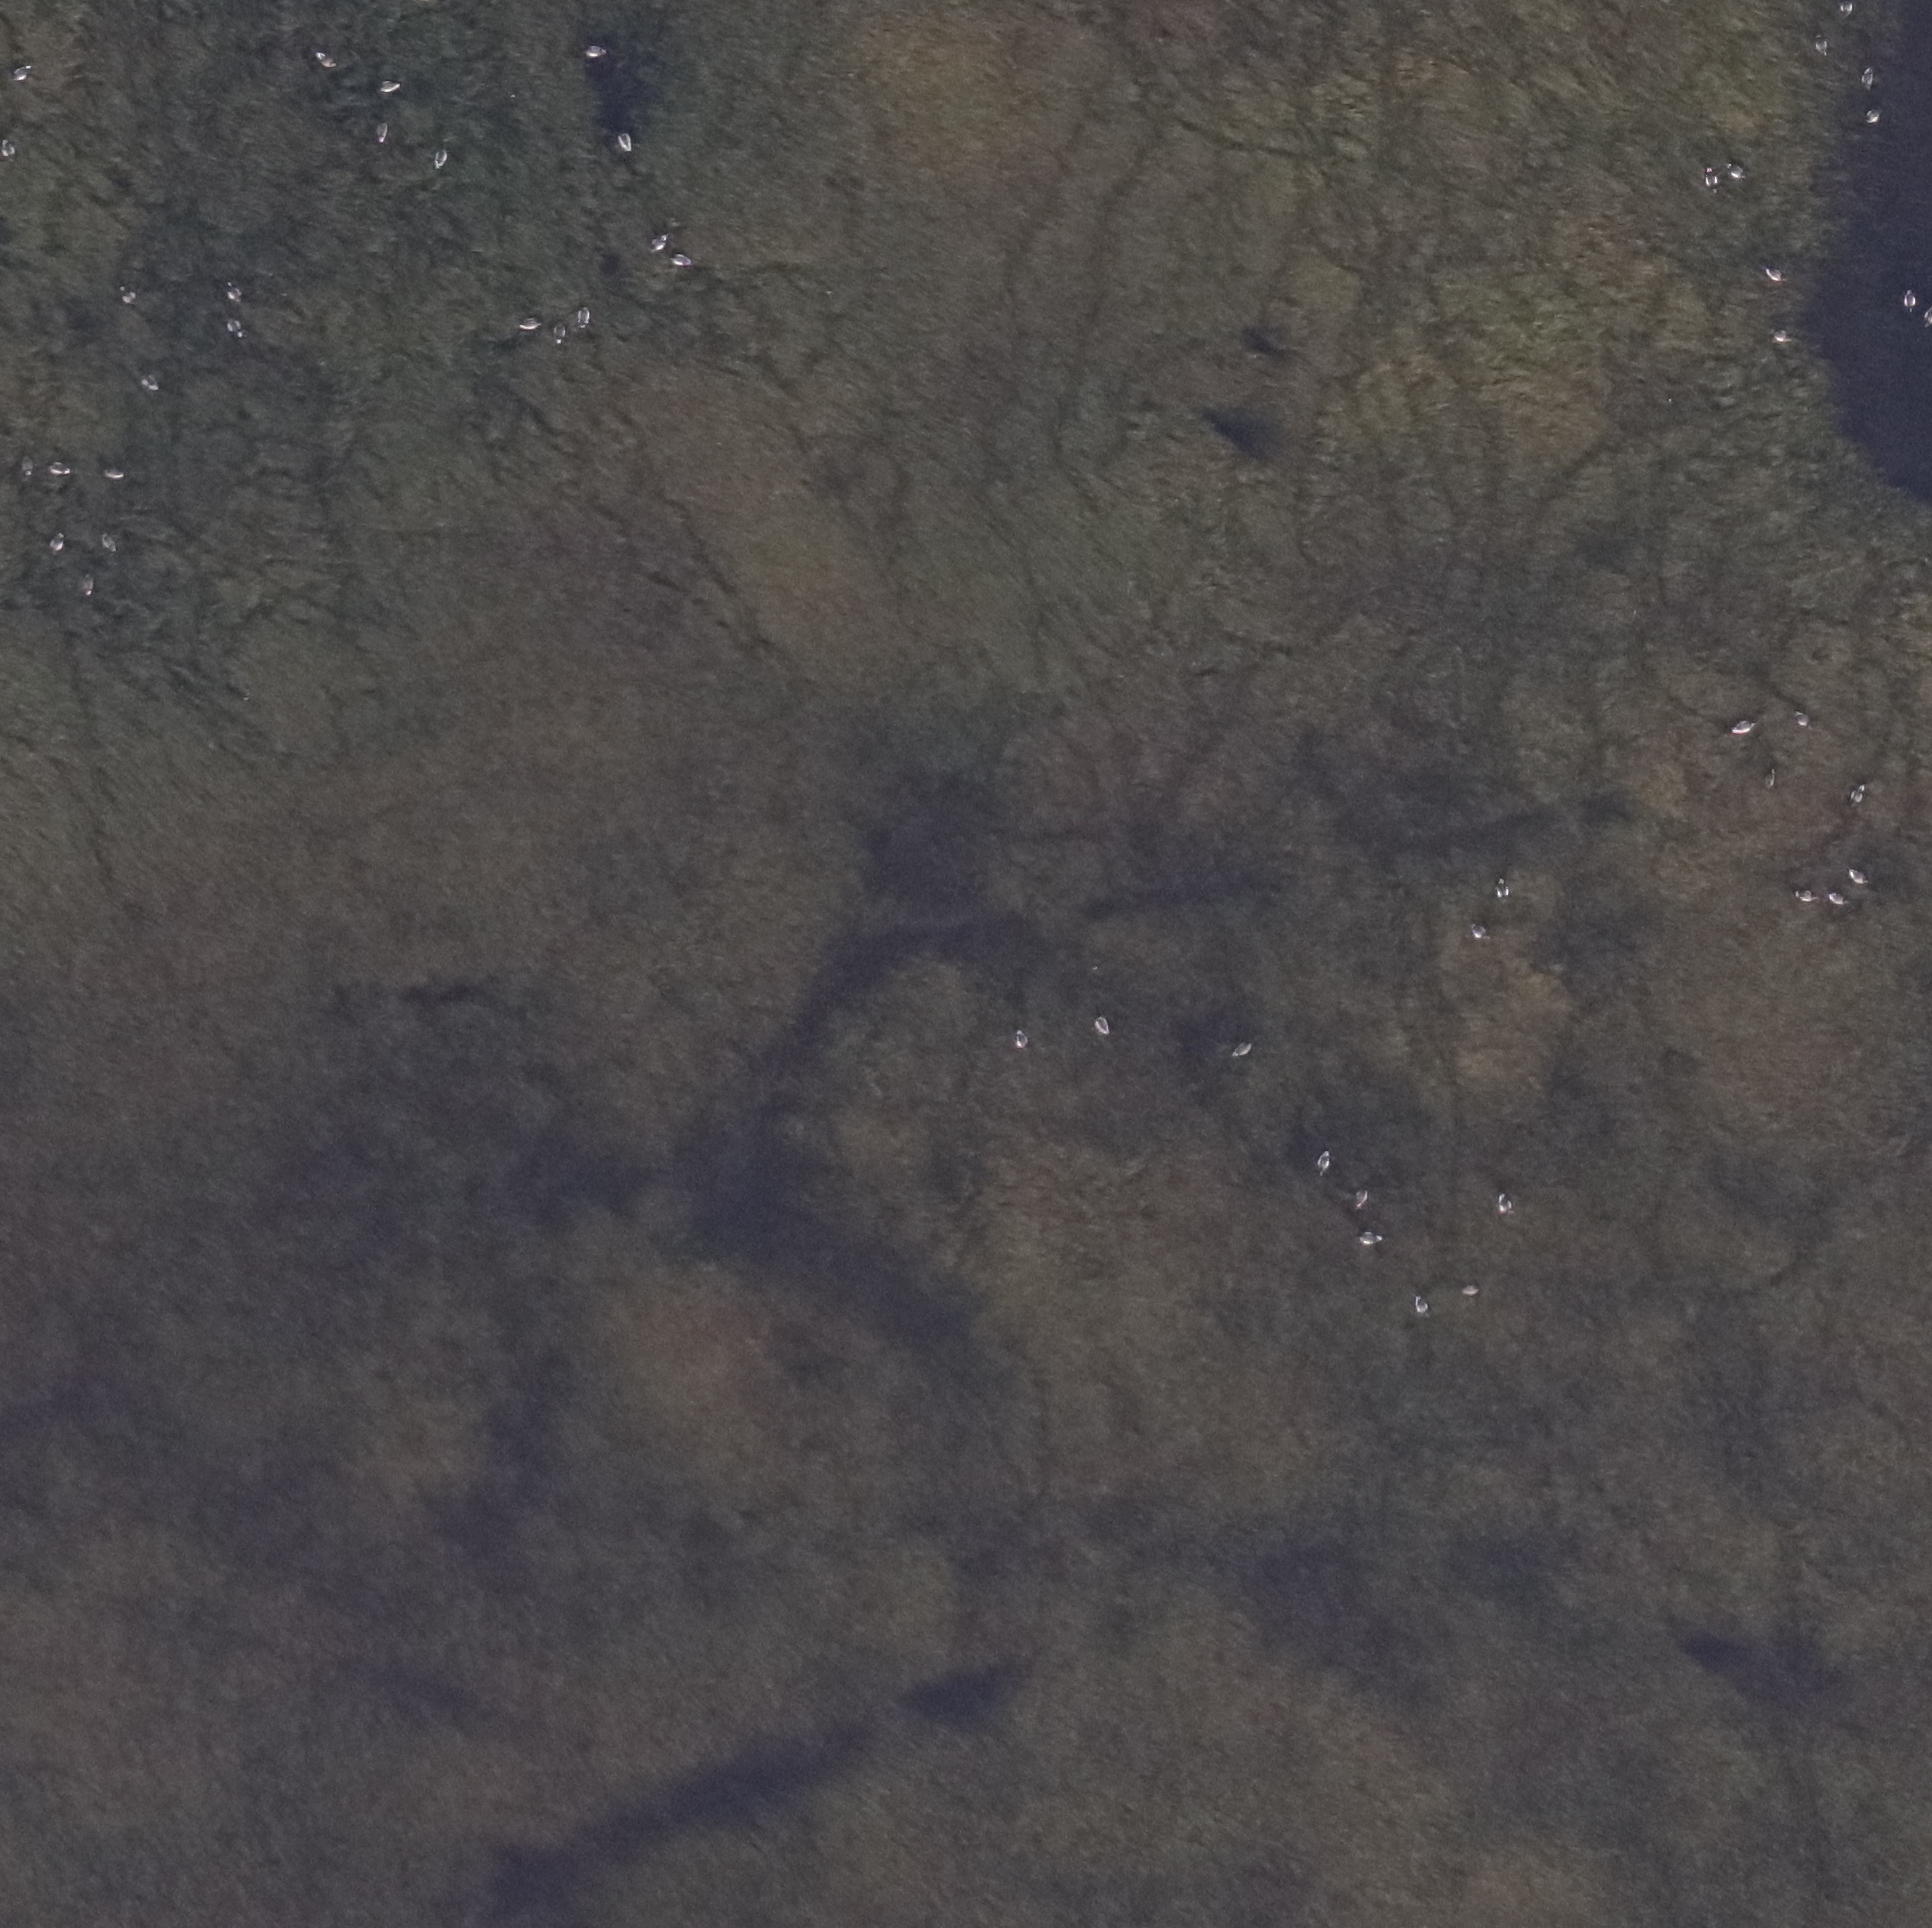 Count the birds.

51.